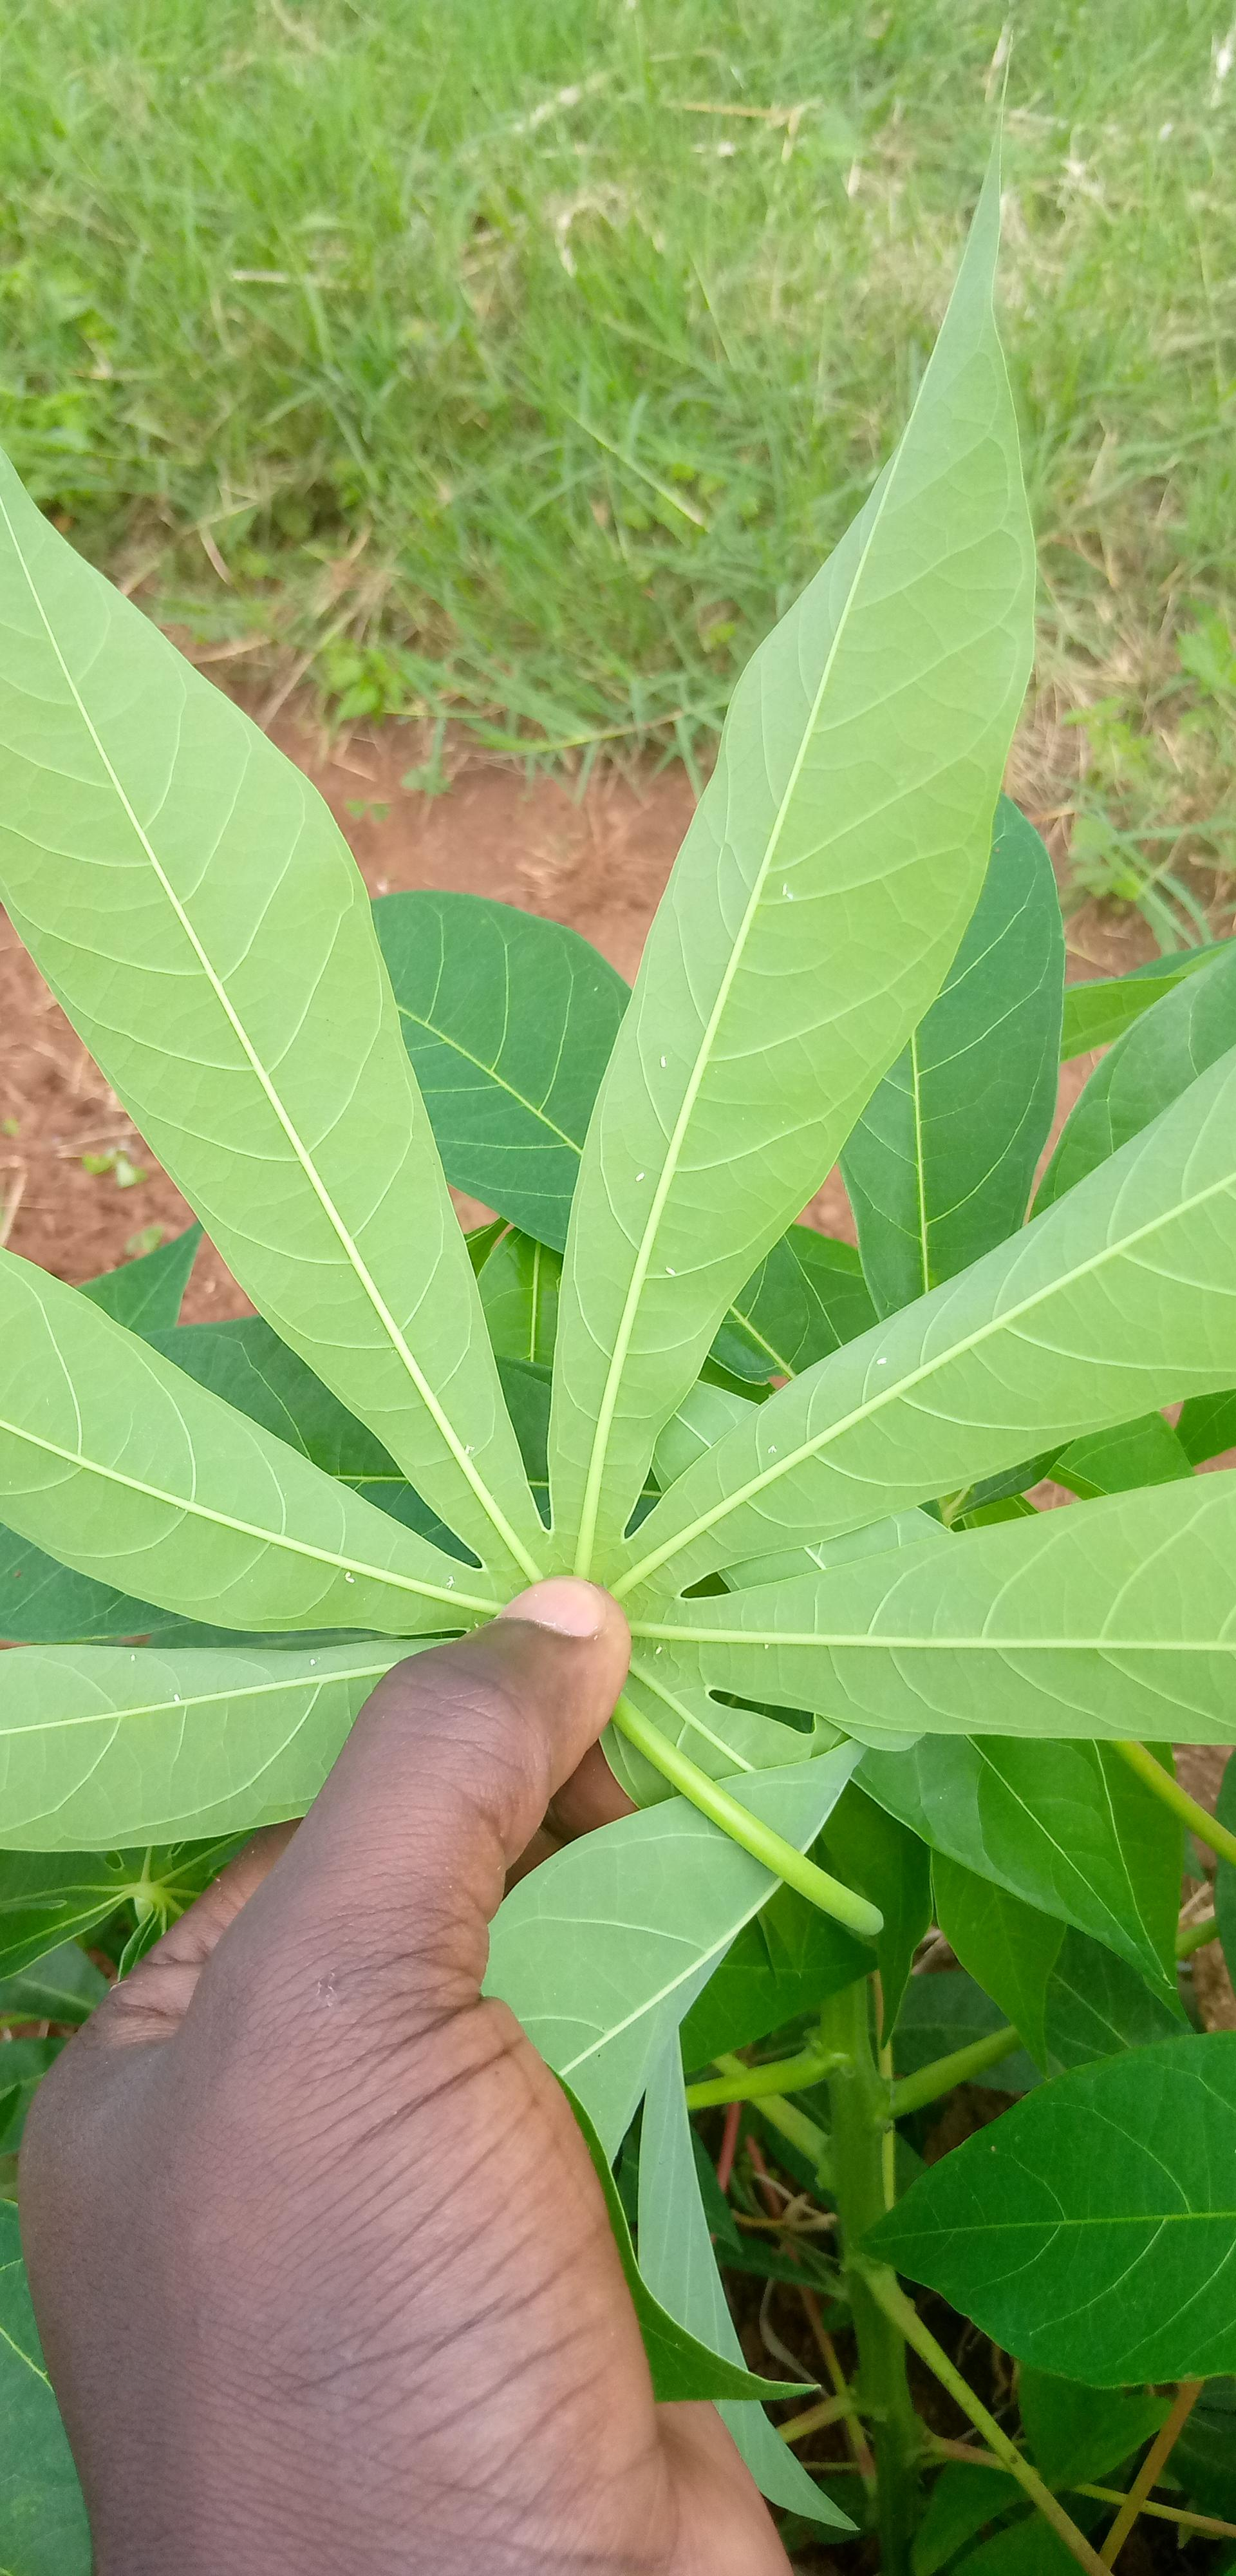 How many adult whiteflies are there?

15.